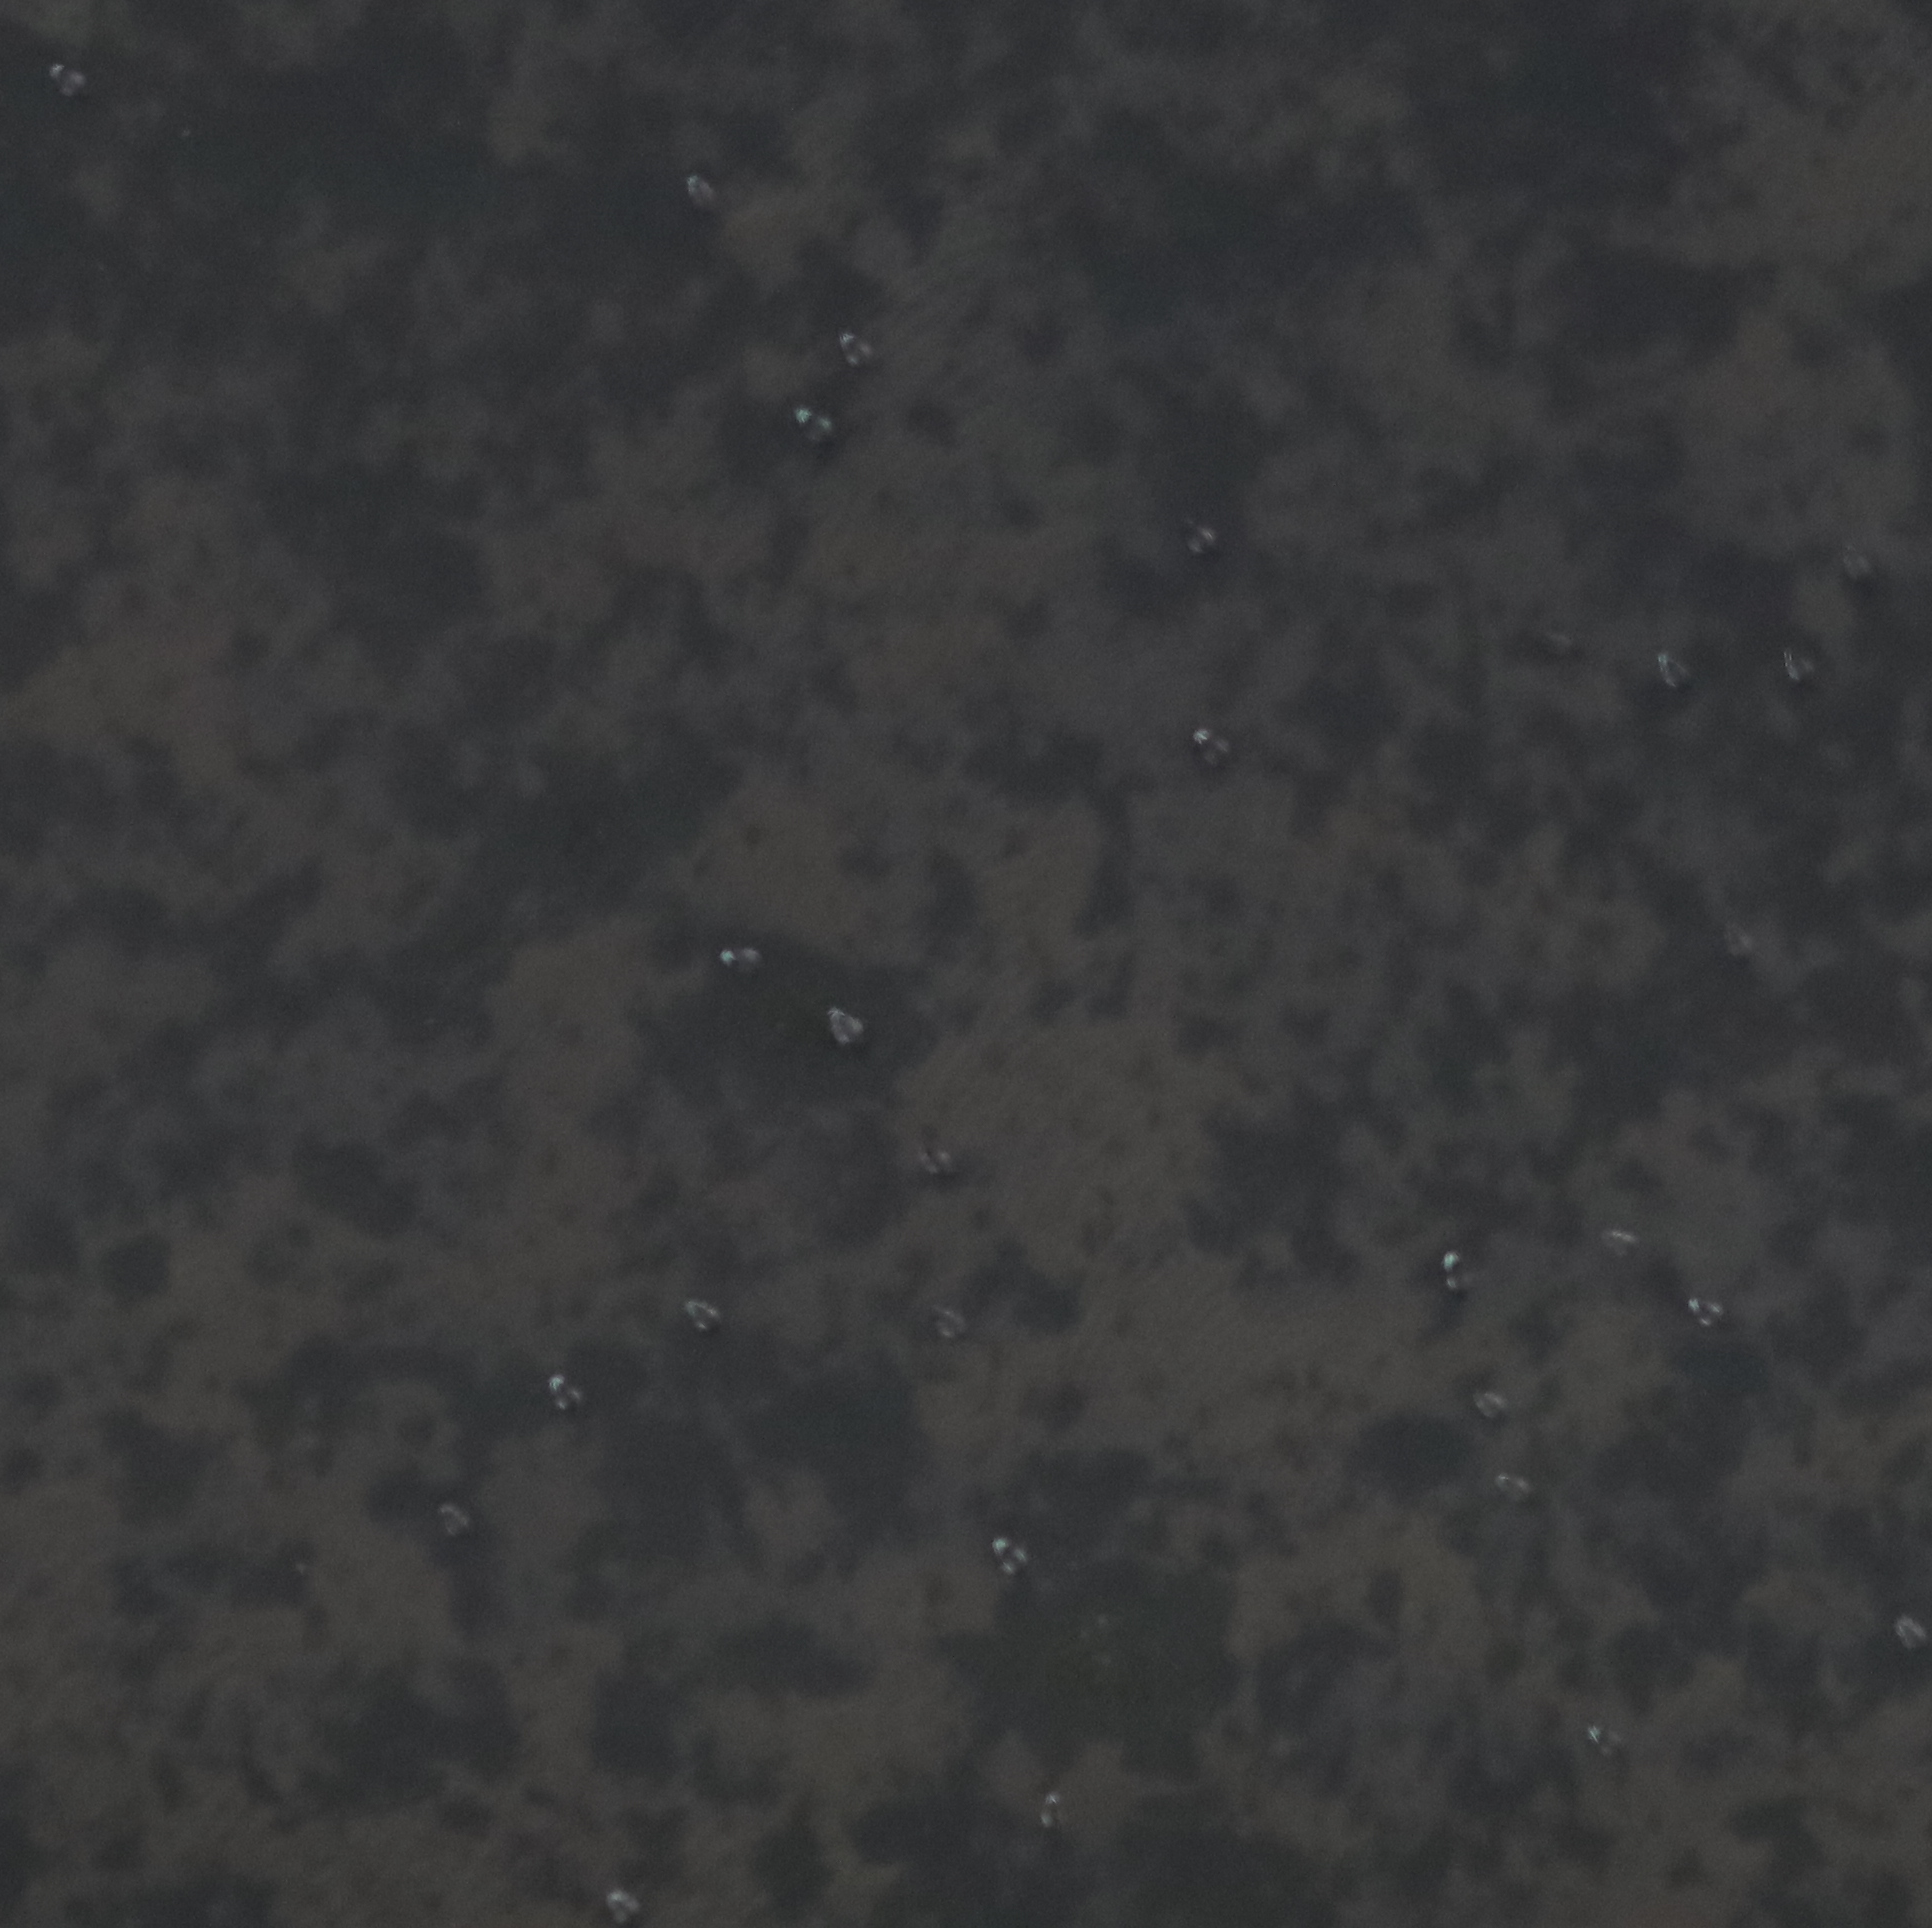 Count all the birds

27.